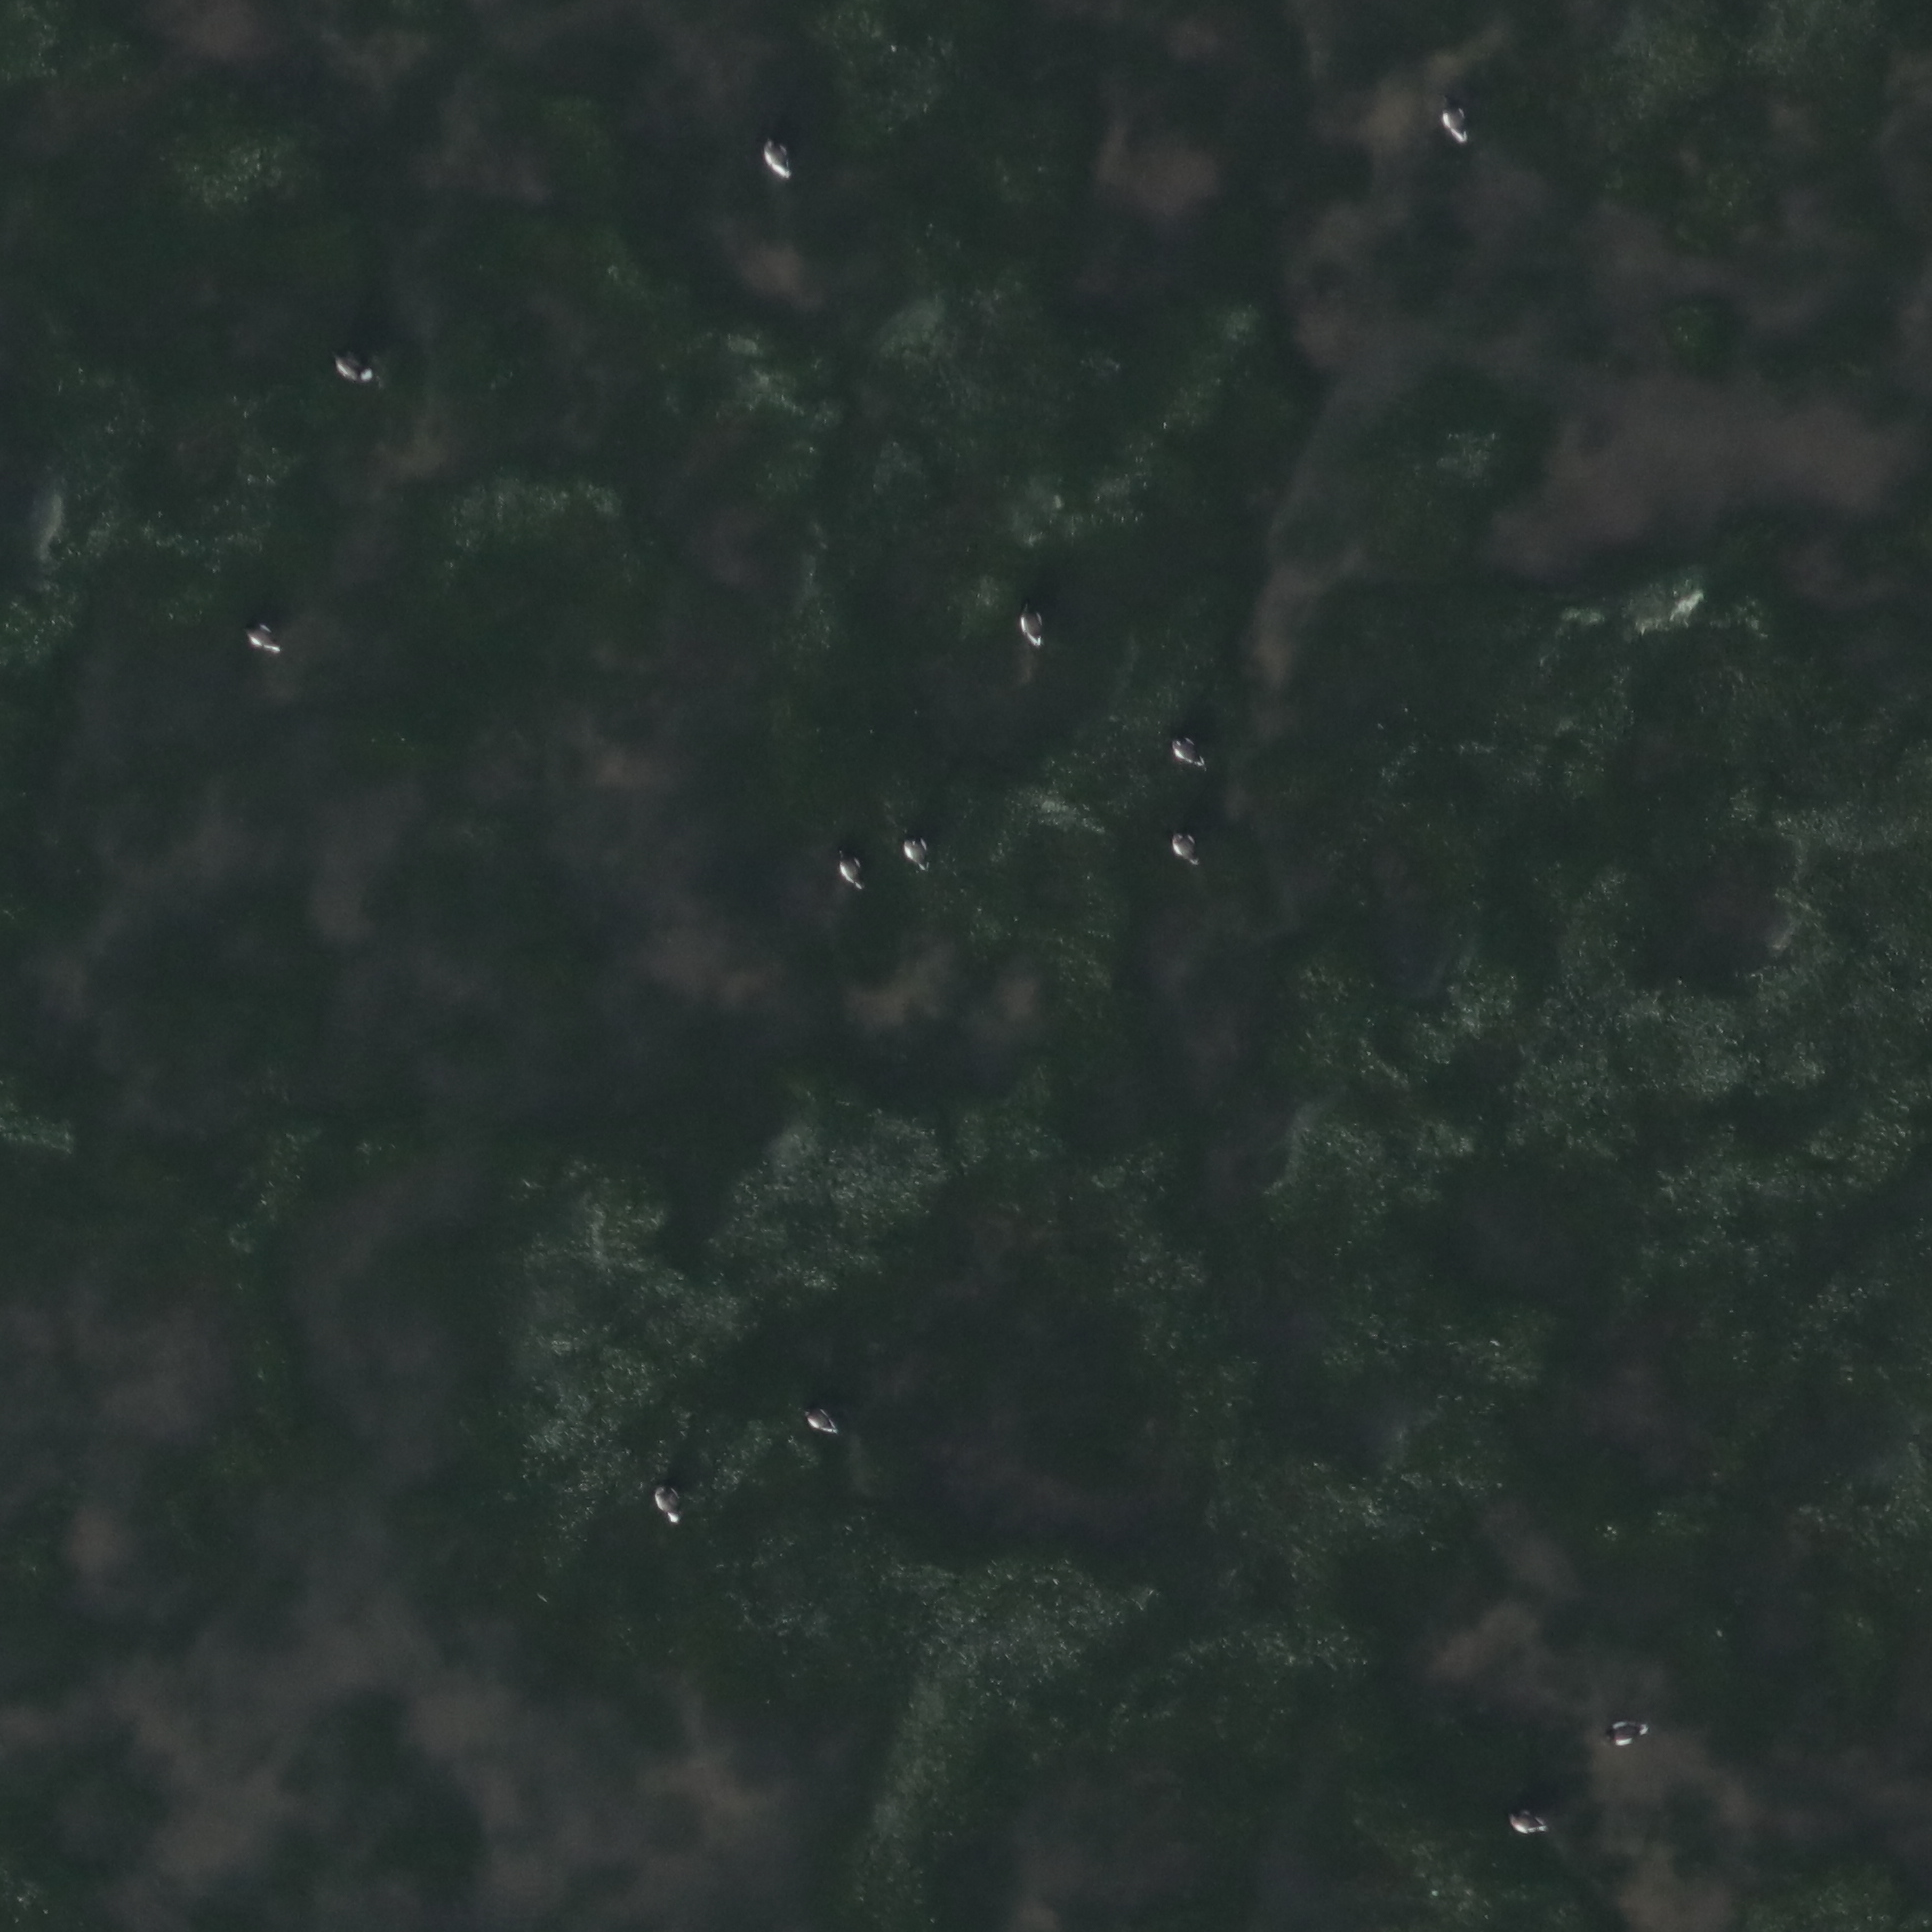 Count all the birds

13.